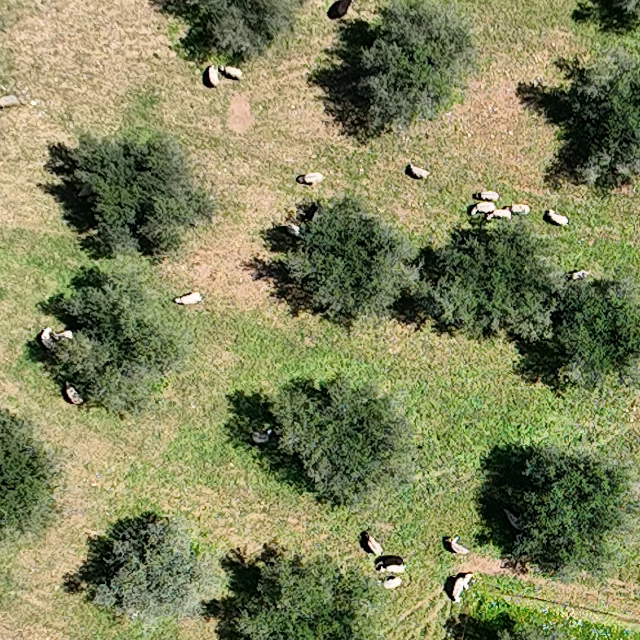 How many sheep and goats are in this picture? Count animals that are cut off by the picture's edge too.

24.